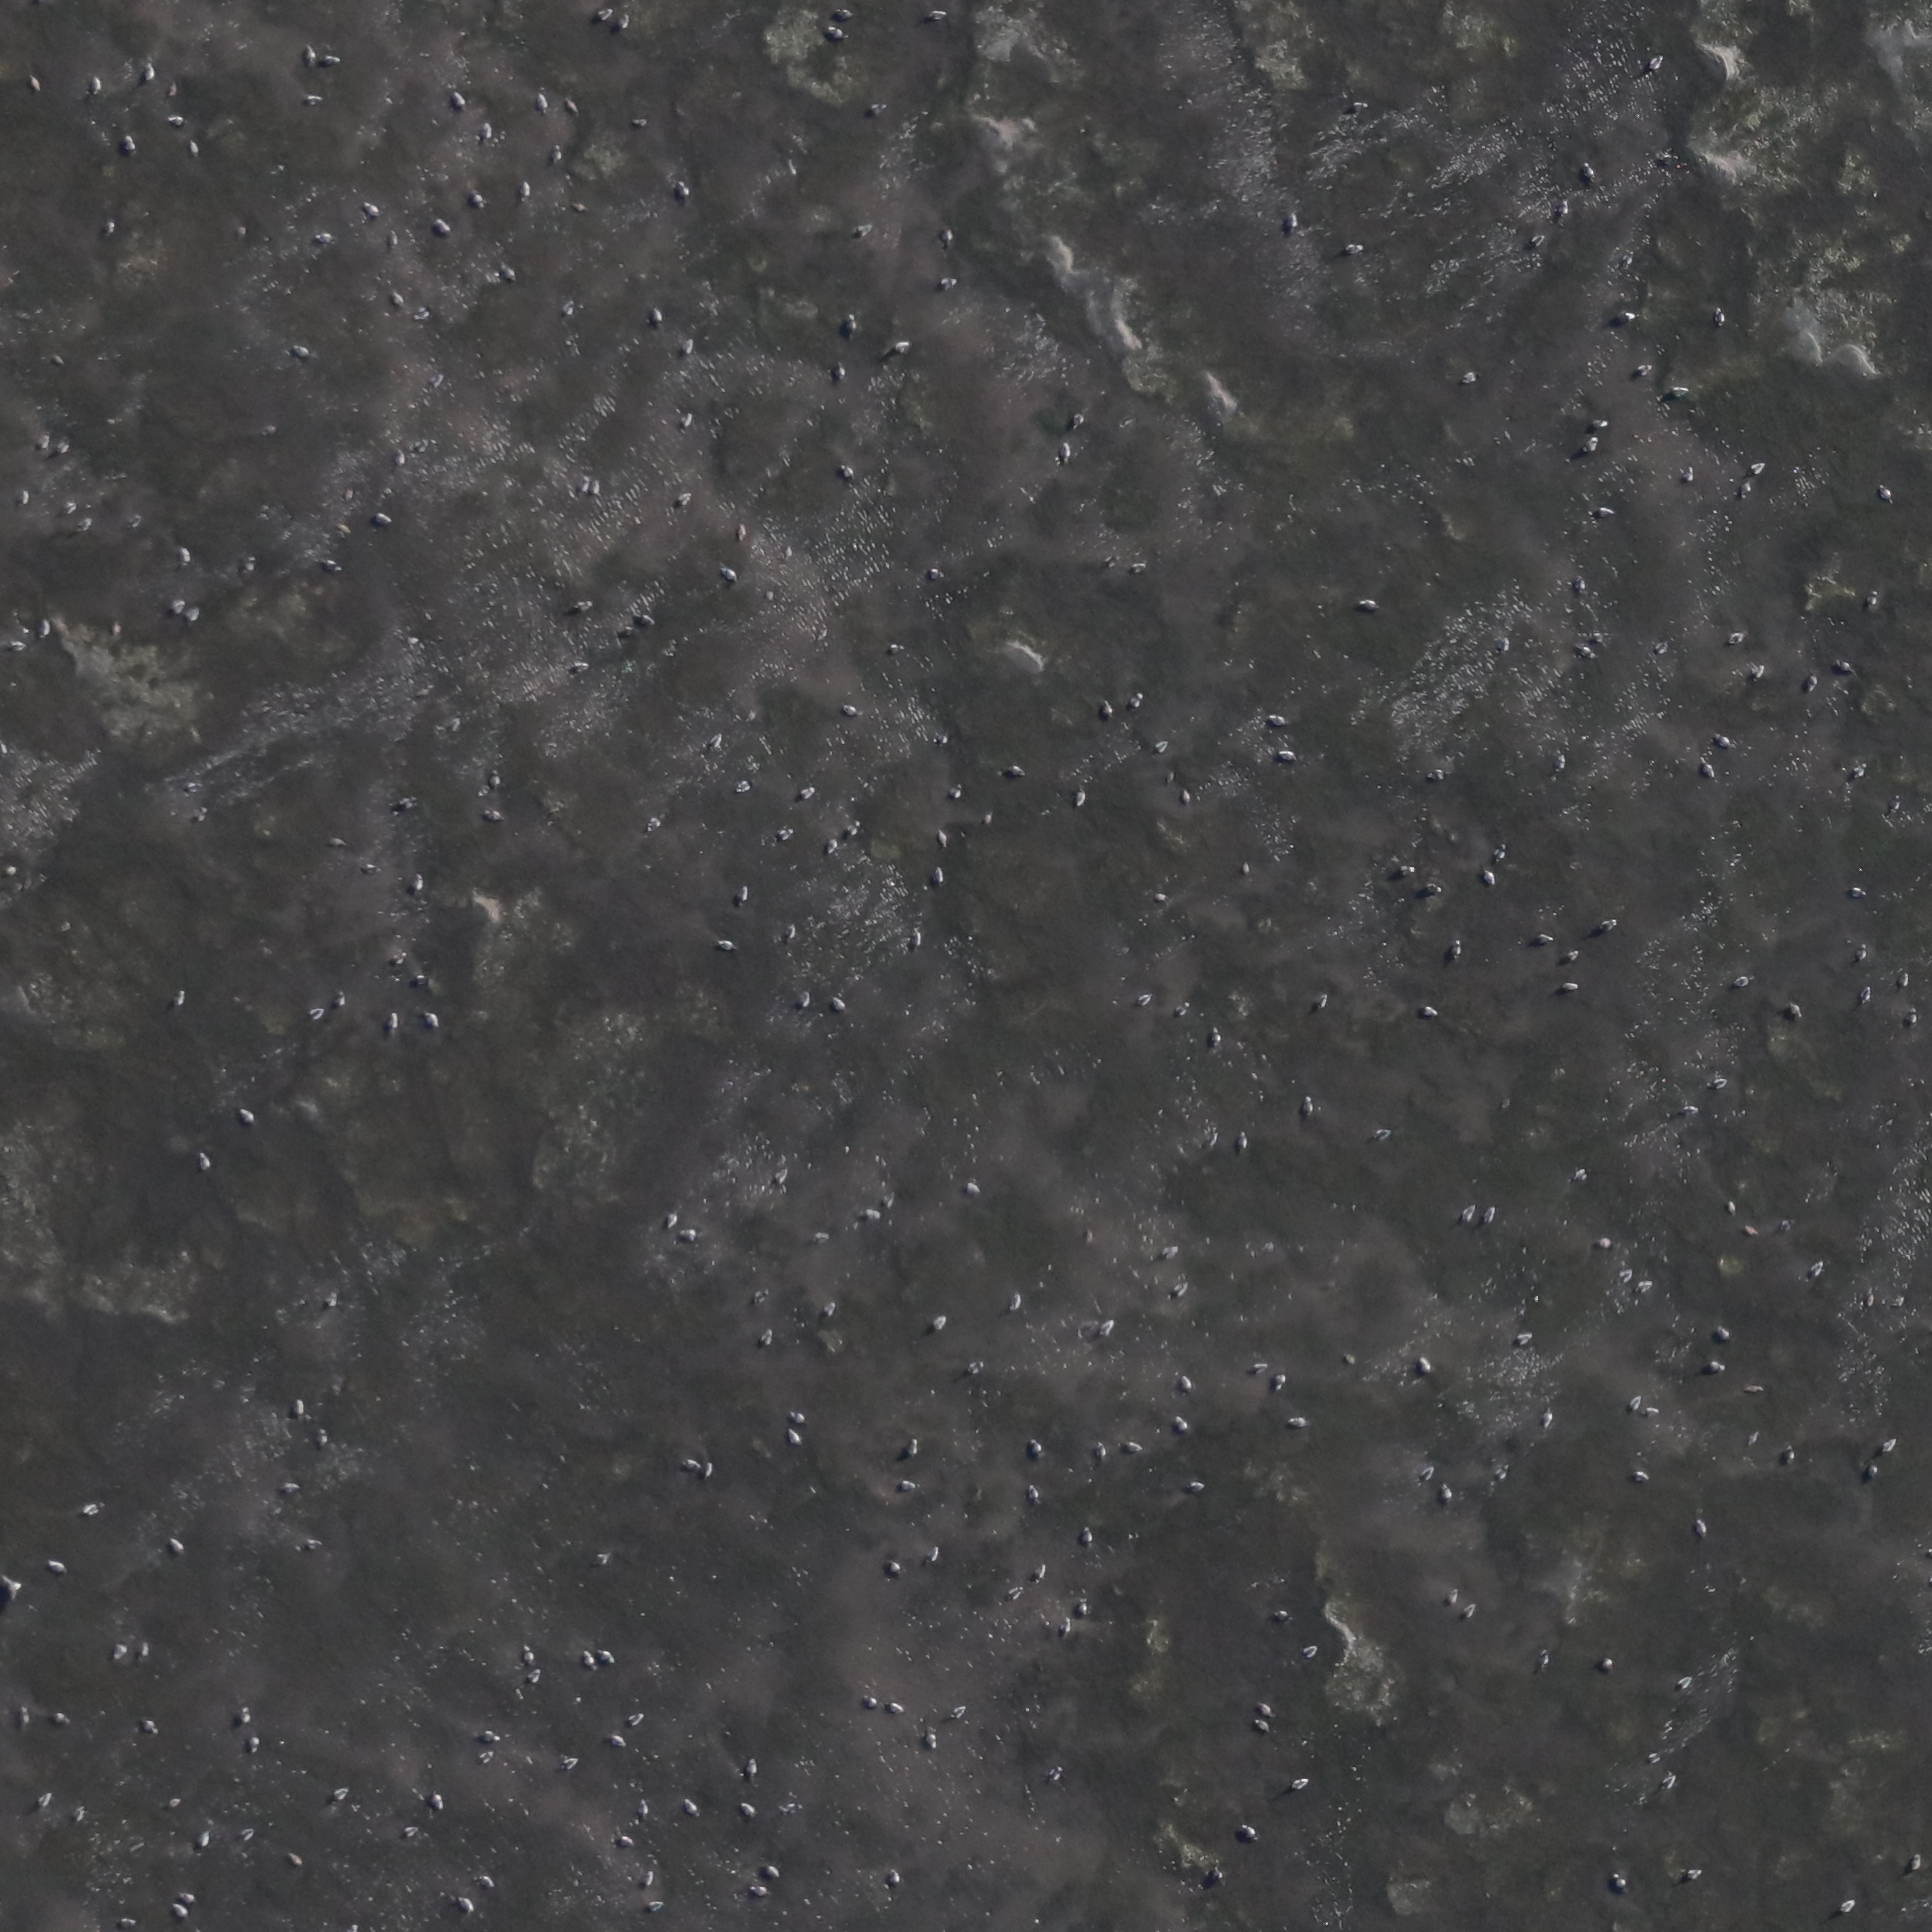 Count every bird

337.